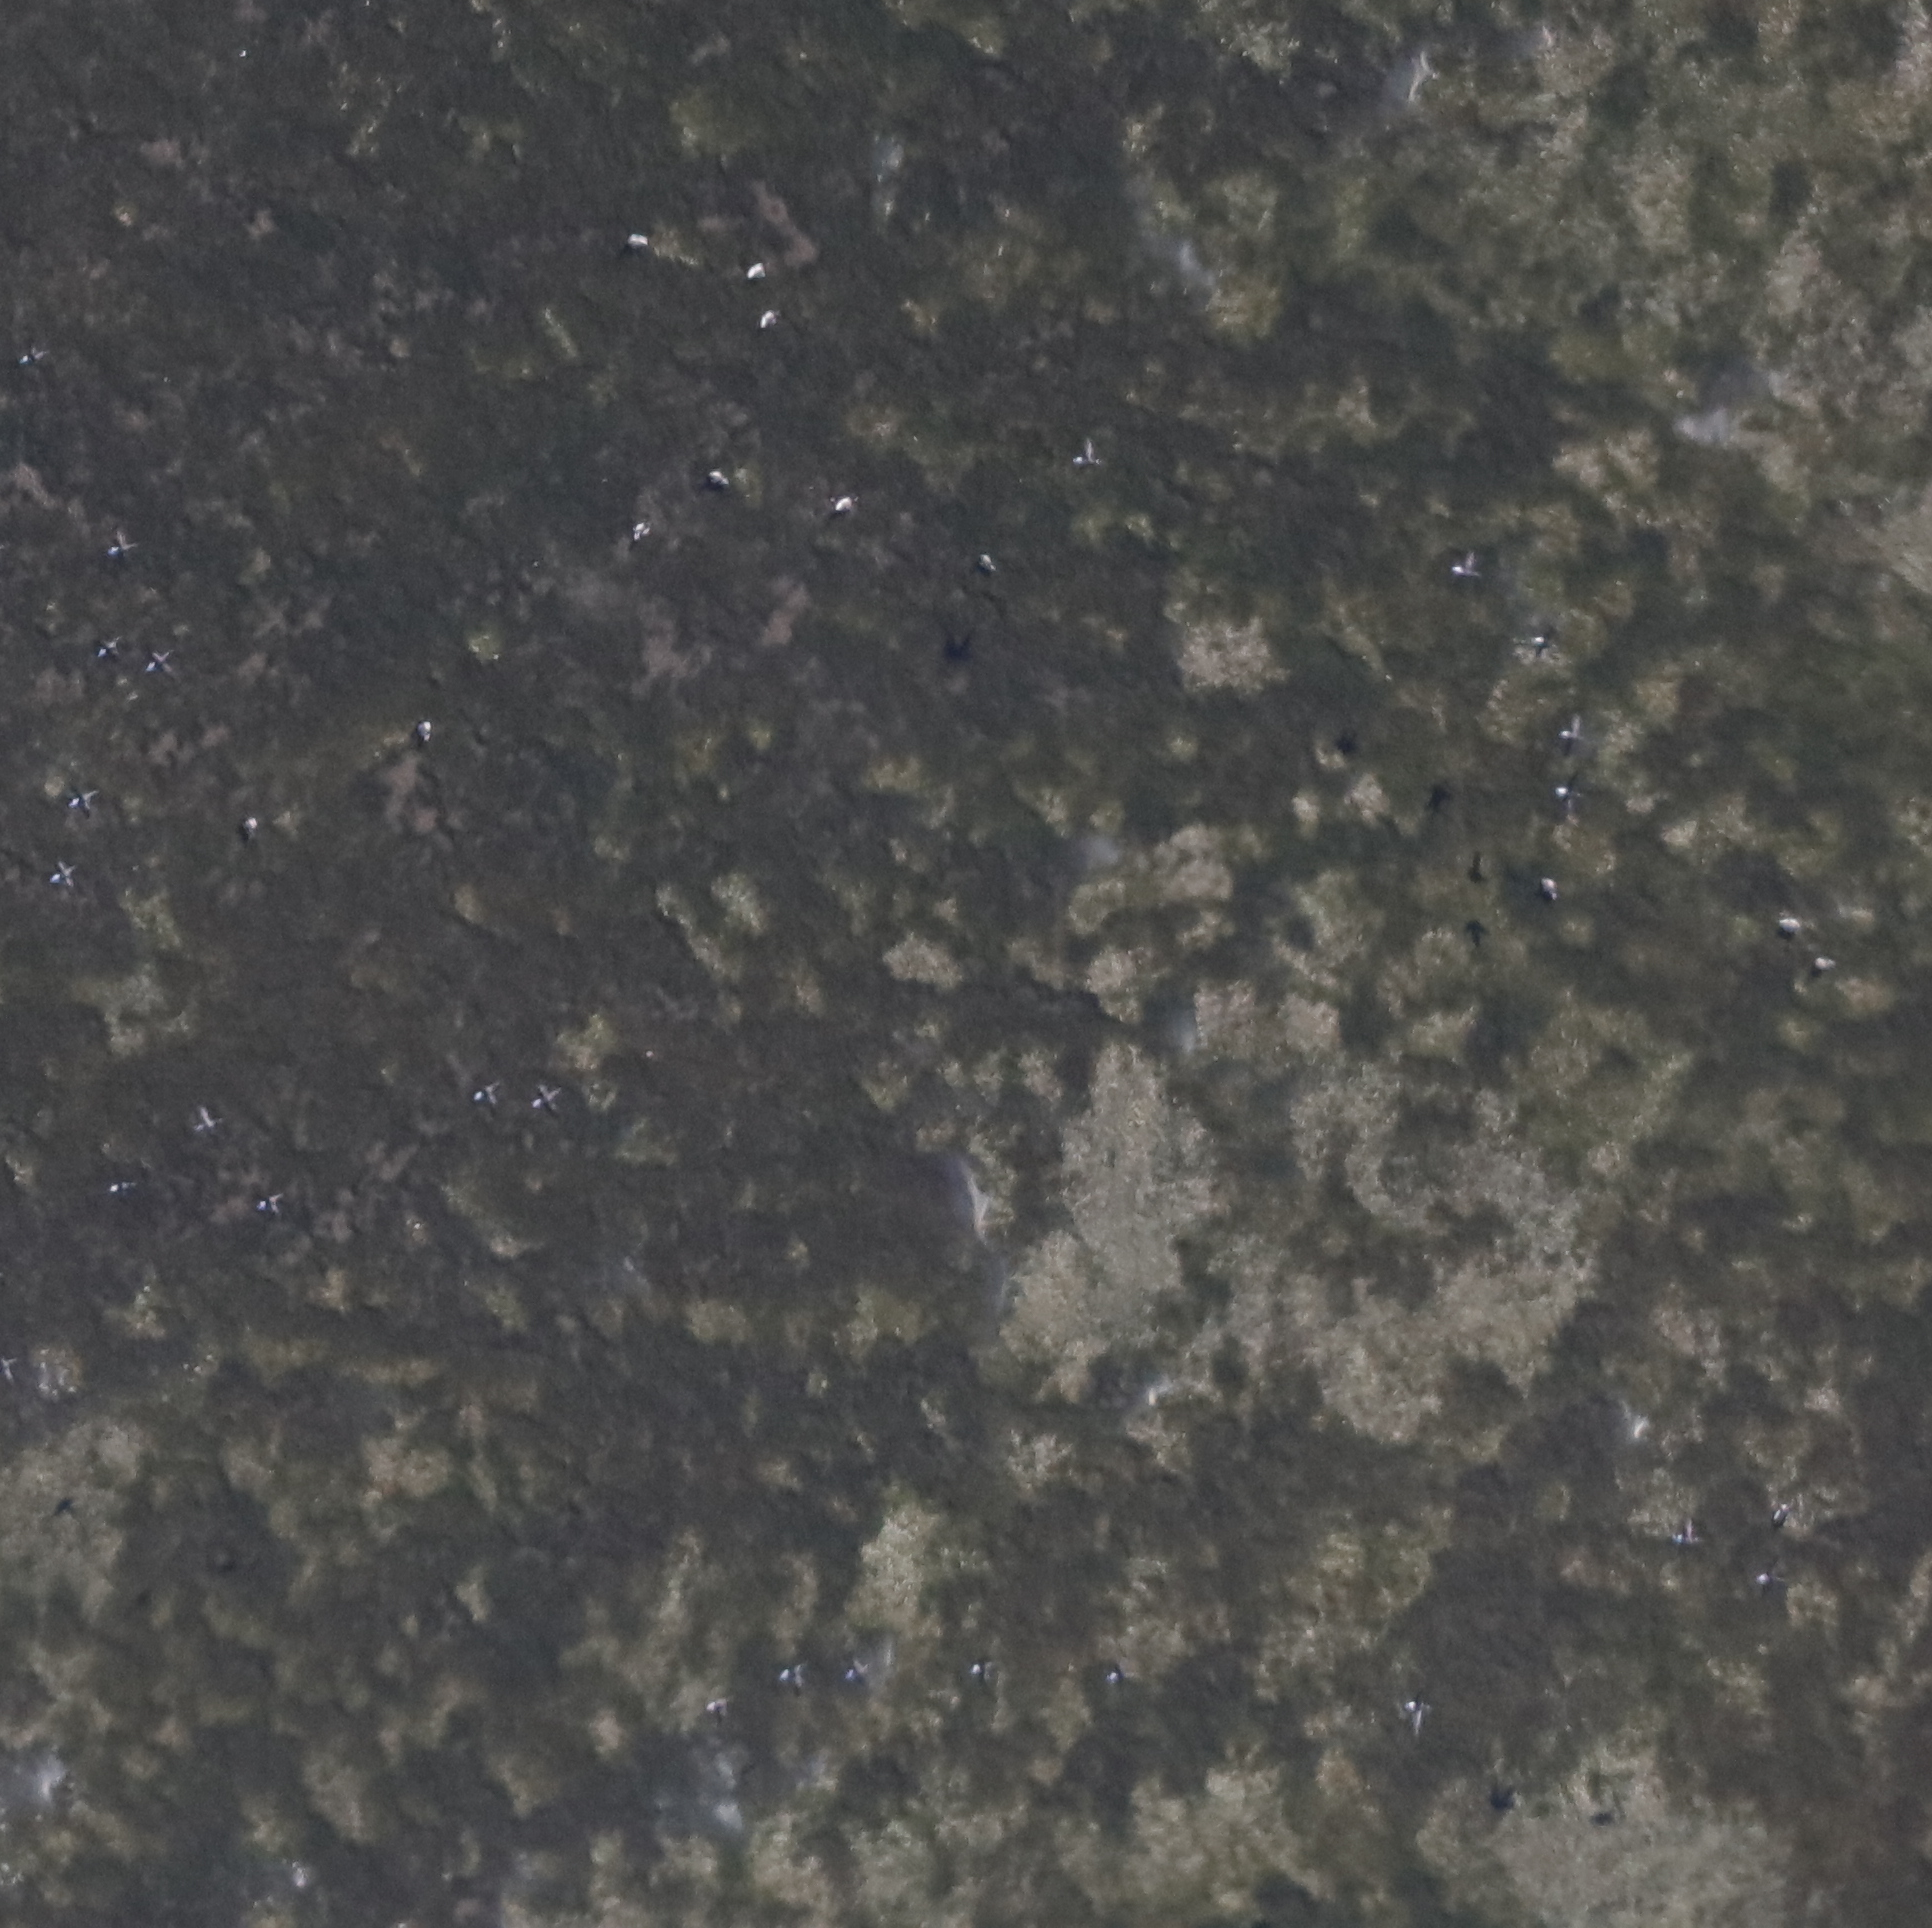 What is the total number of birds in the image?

38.